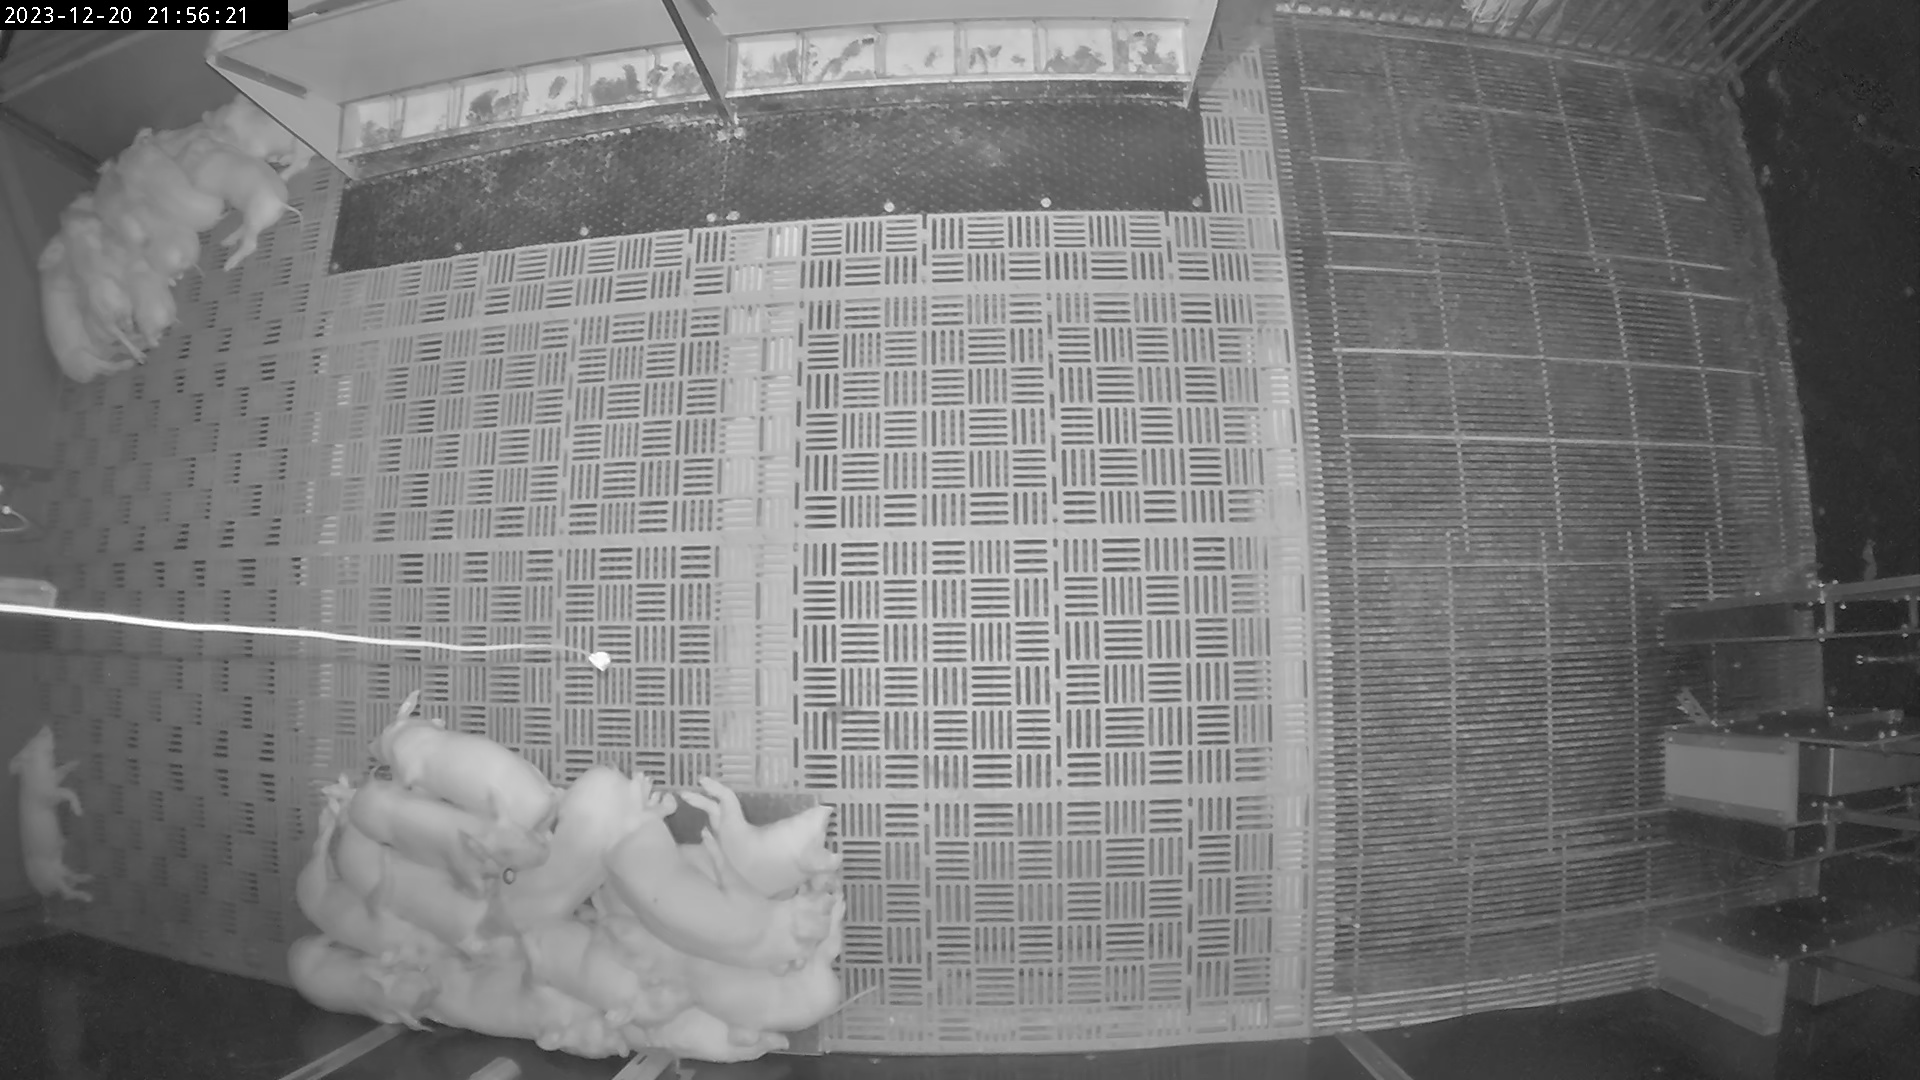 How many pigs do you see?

21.